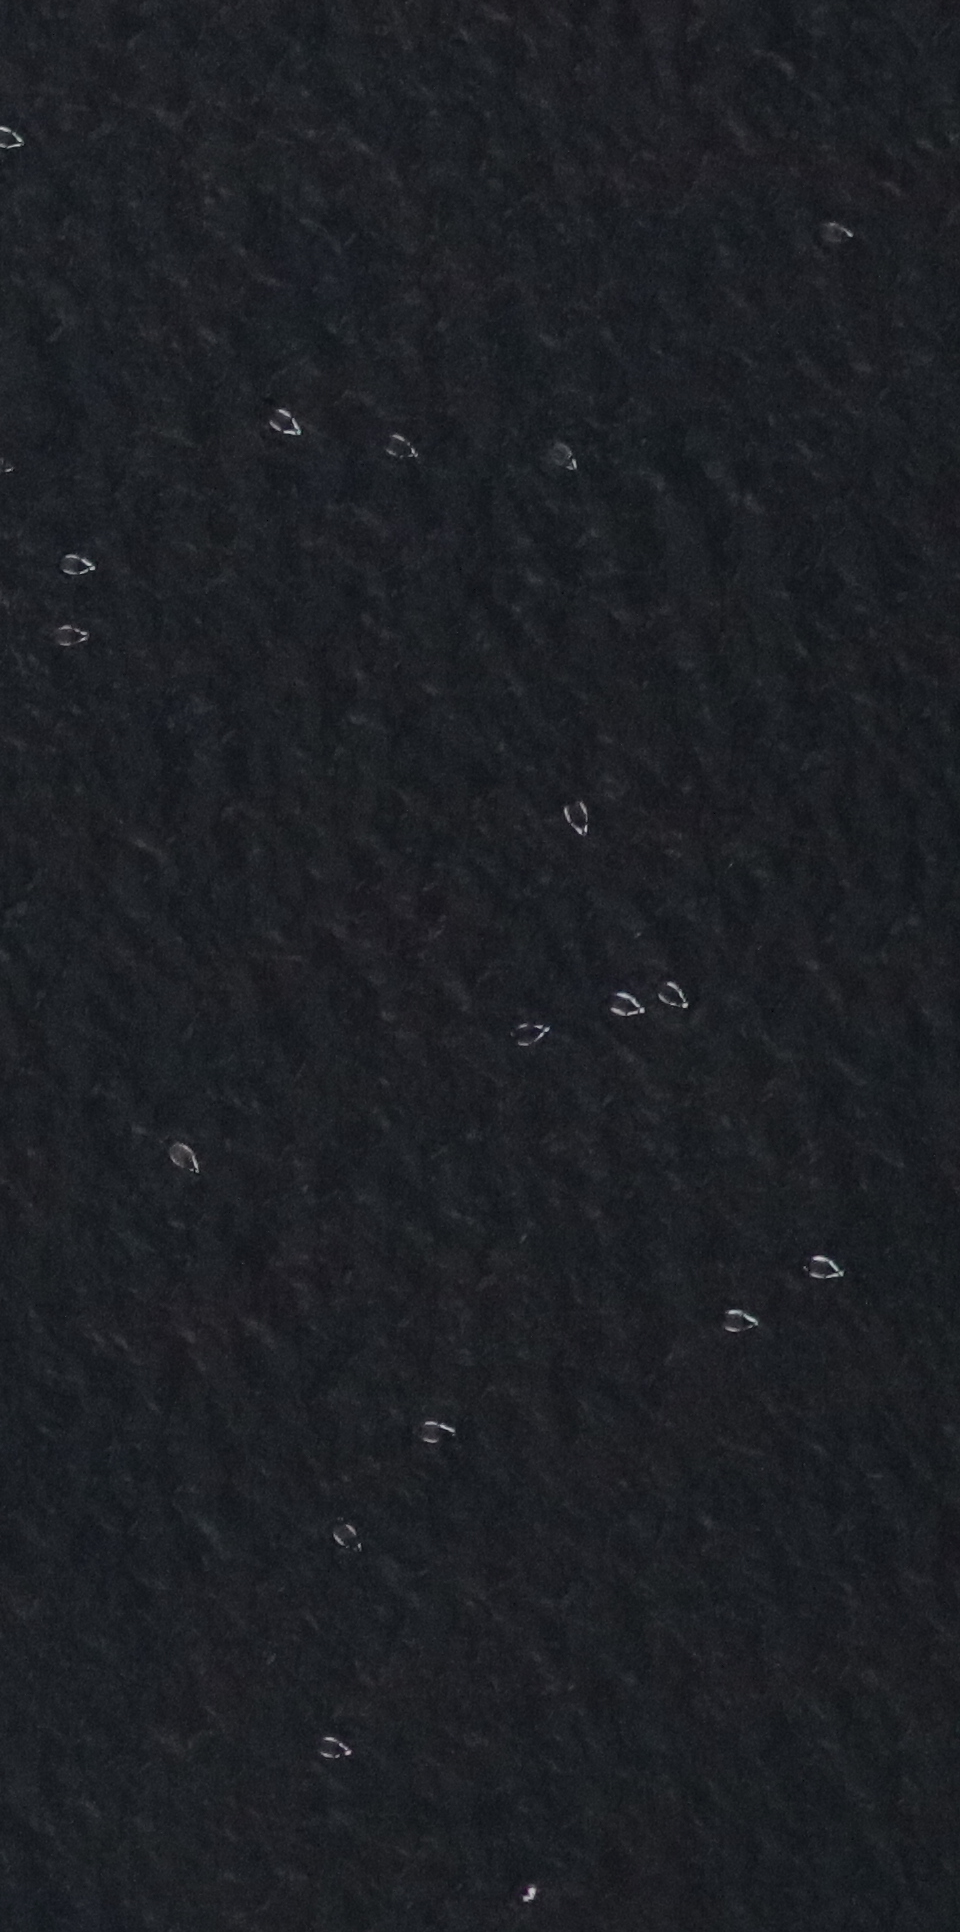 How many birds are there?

18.